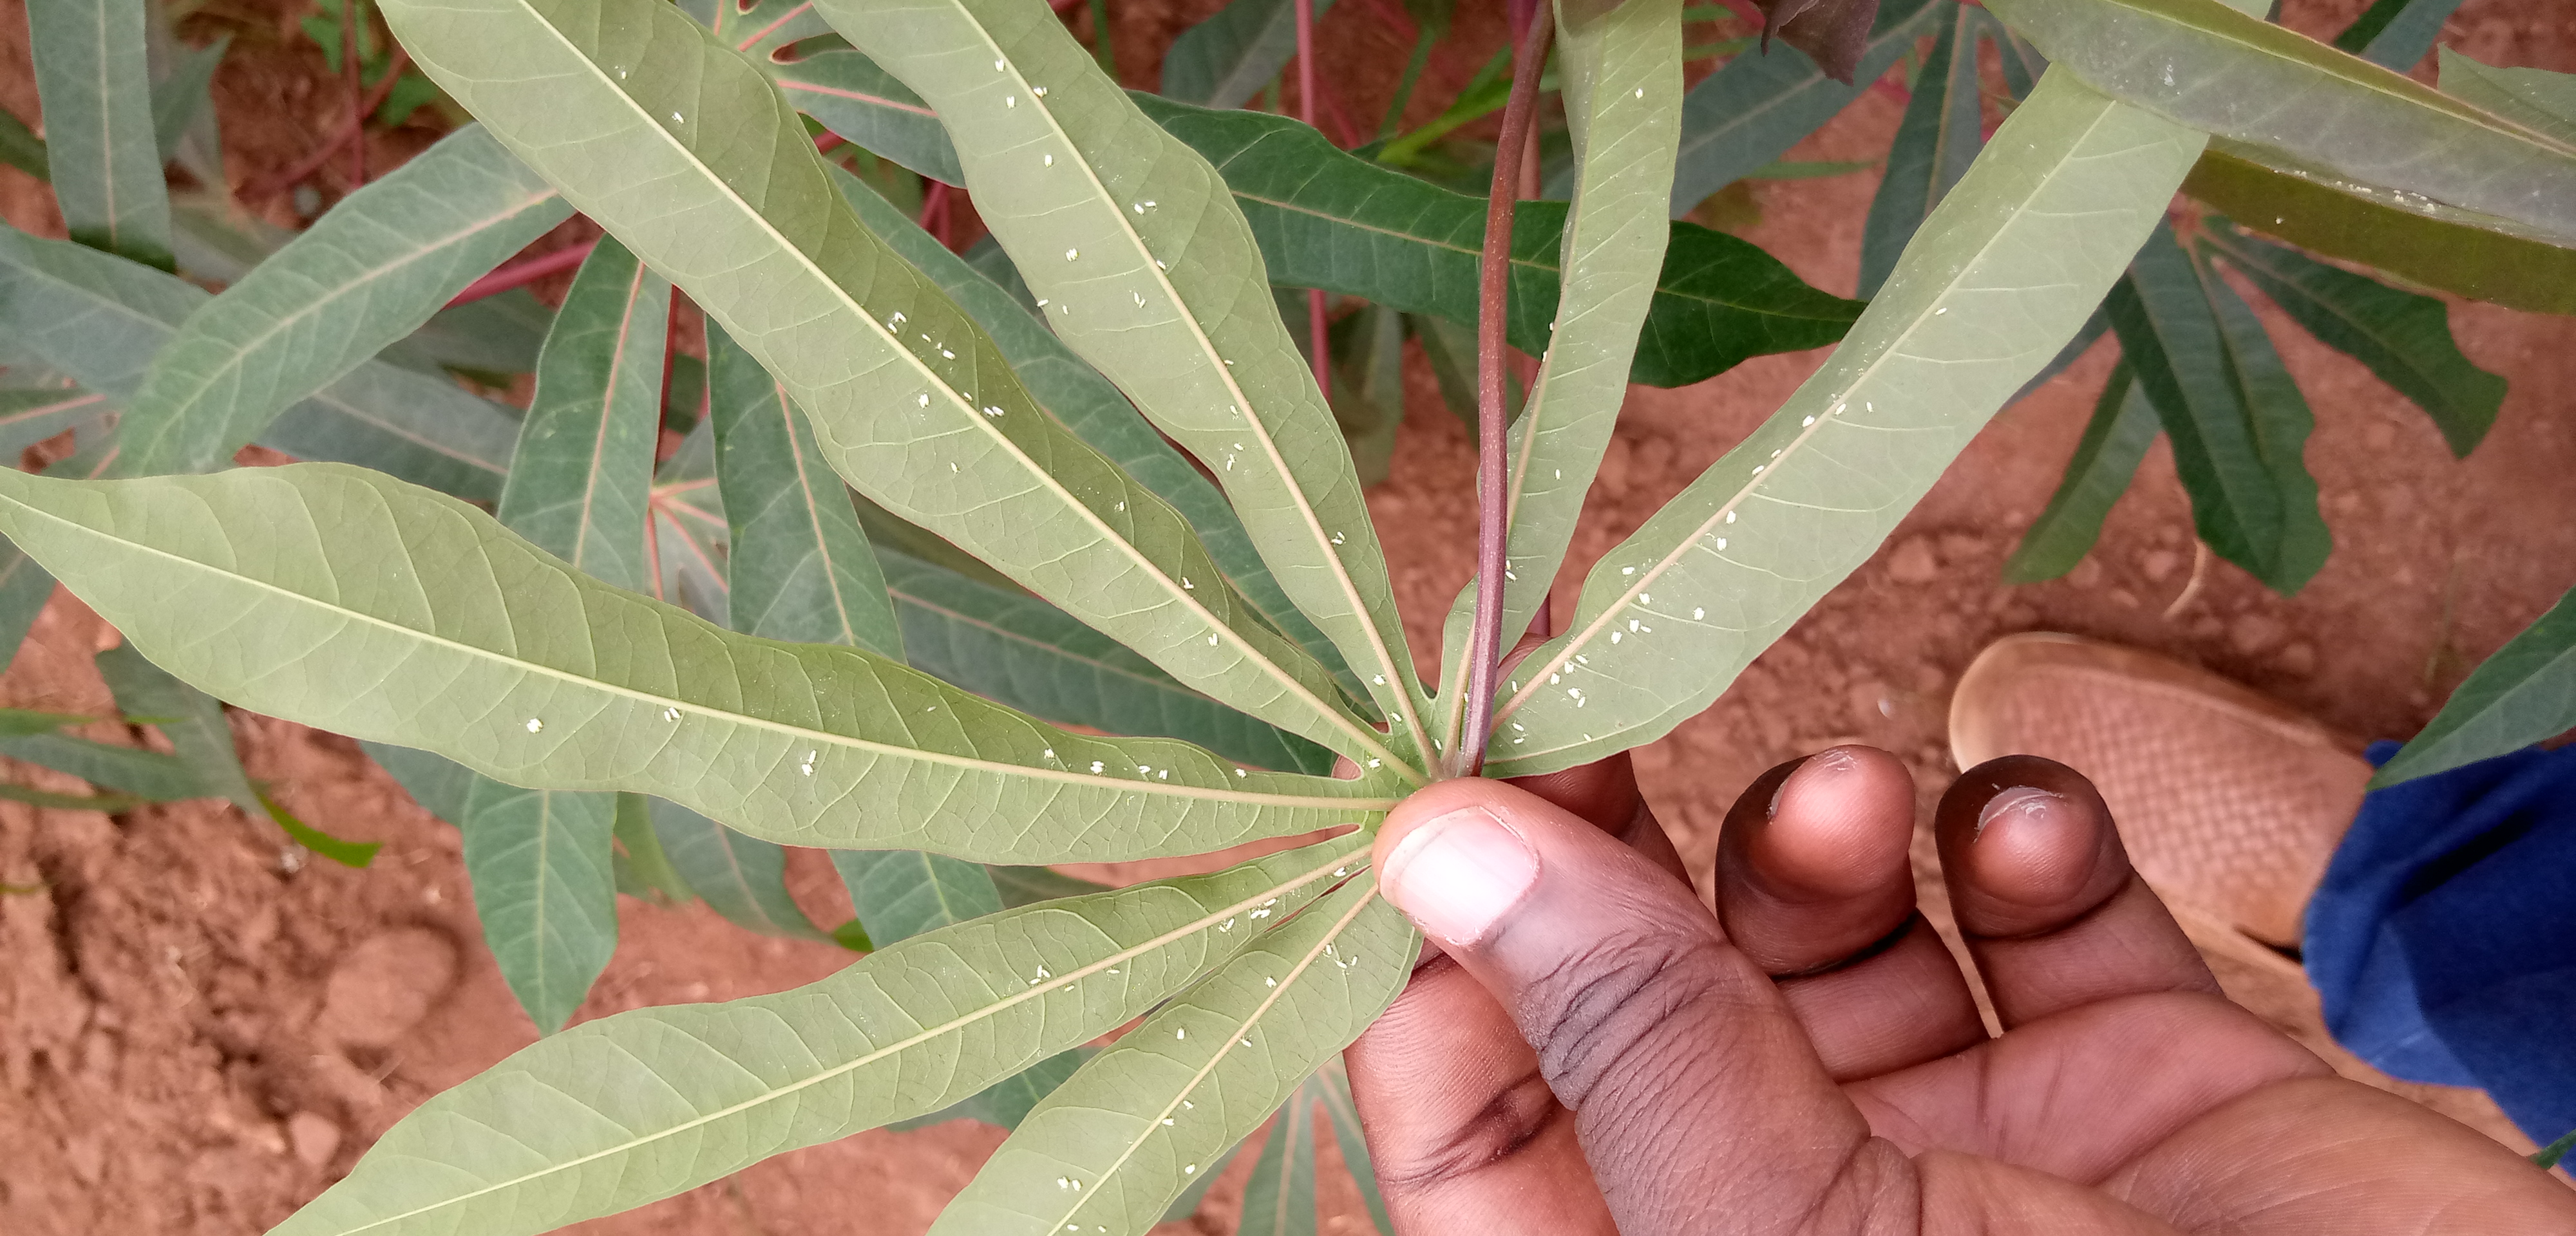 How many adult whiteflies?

143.